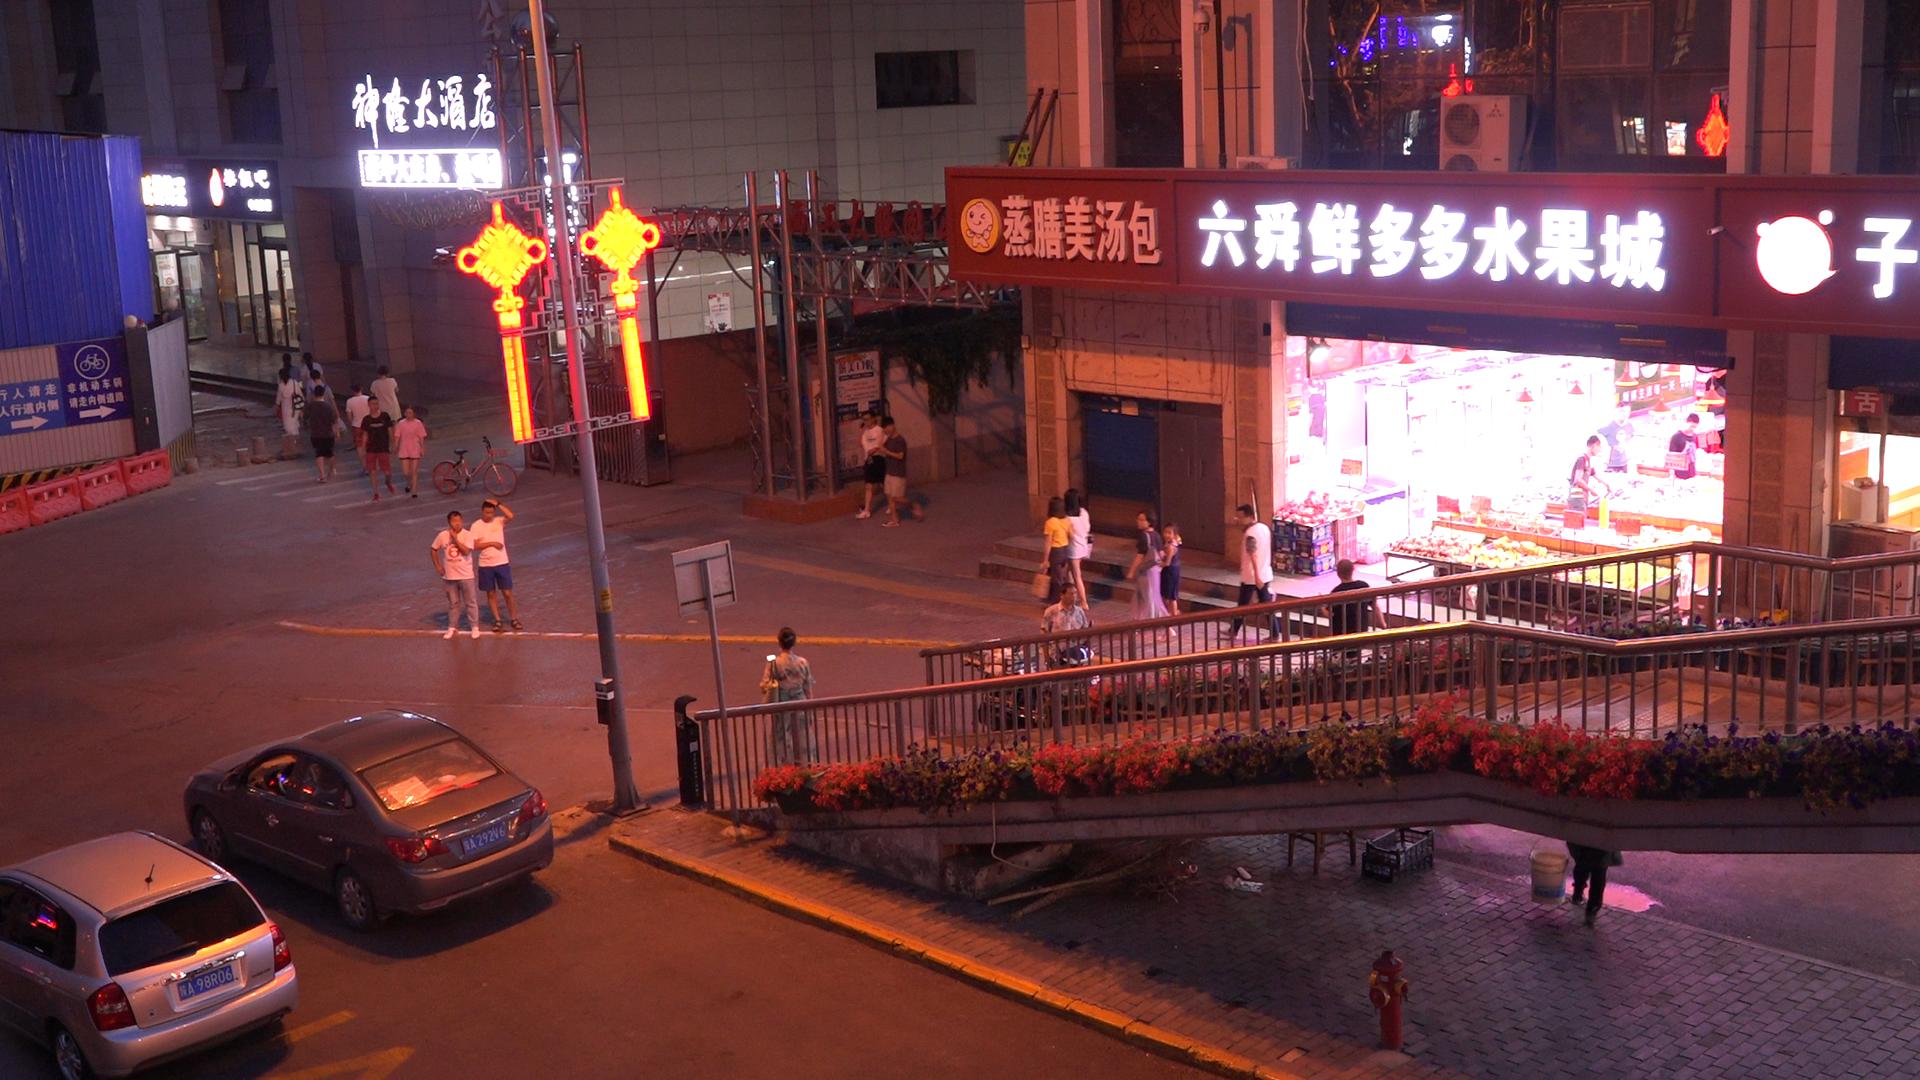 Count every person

24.